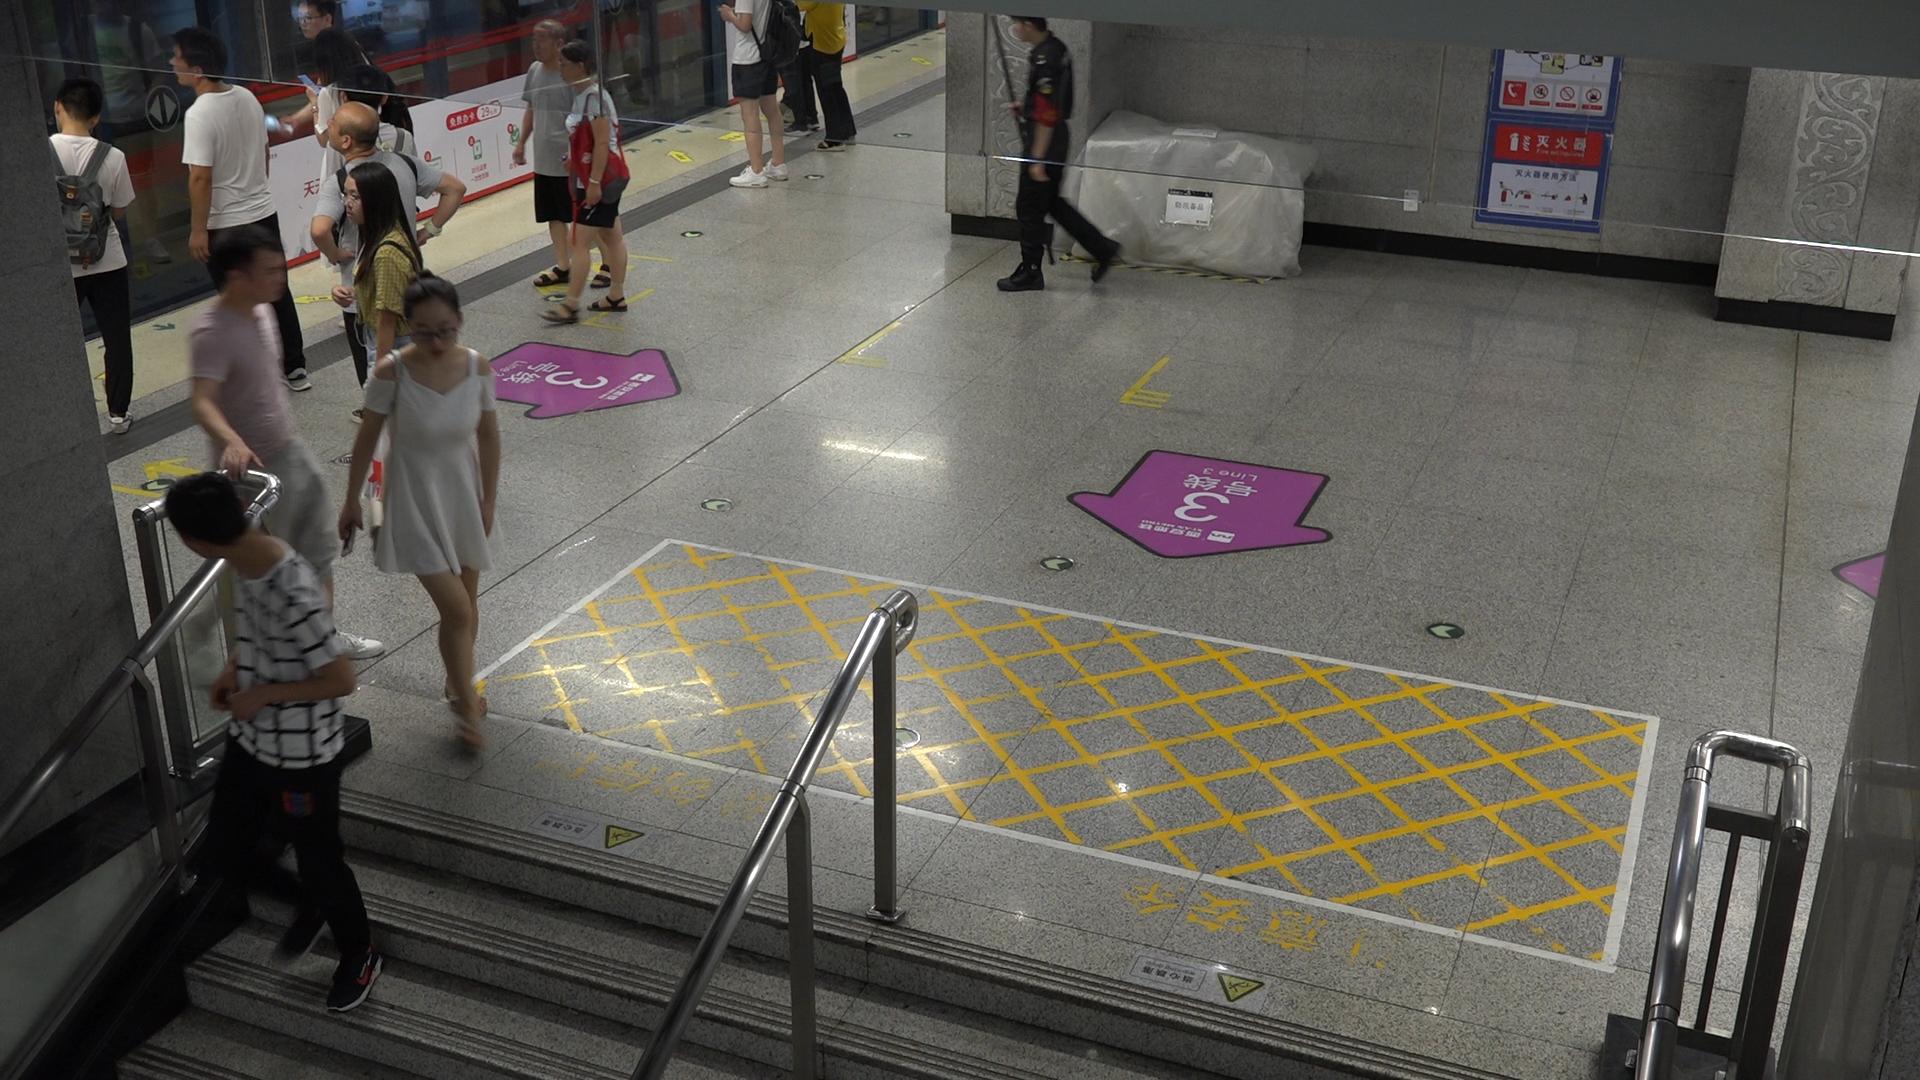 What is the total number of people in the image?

13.